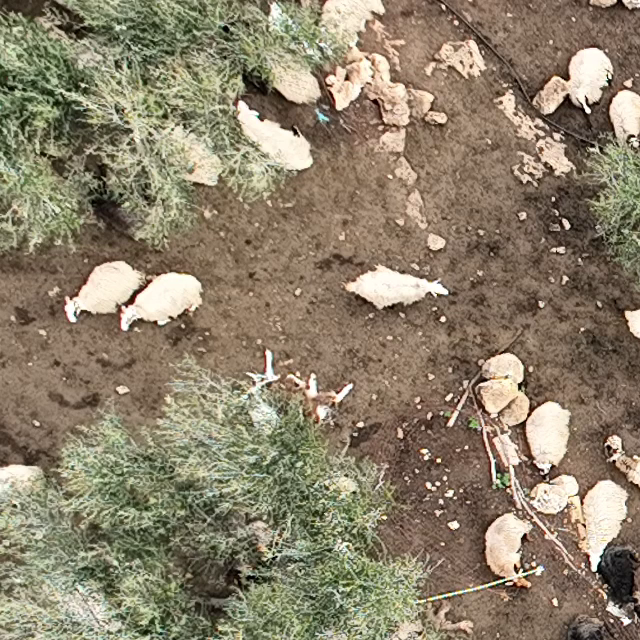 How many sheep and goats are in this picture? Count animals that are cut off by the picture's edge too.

21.